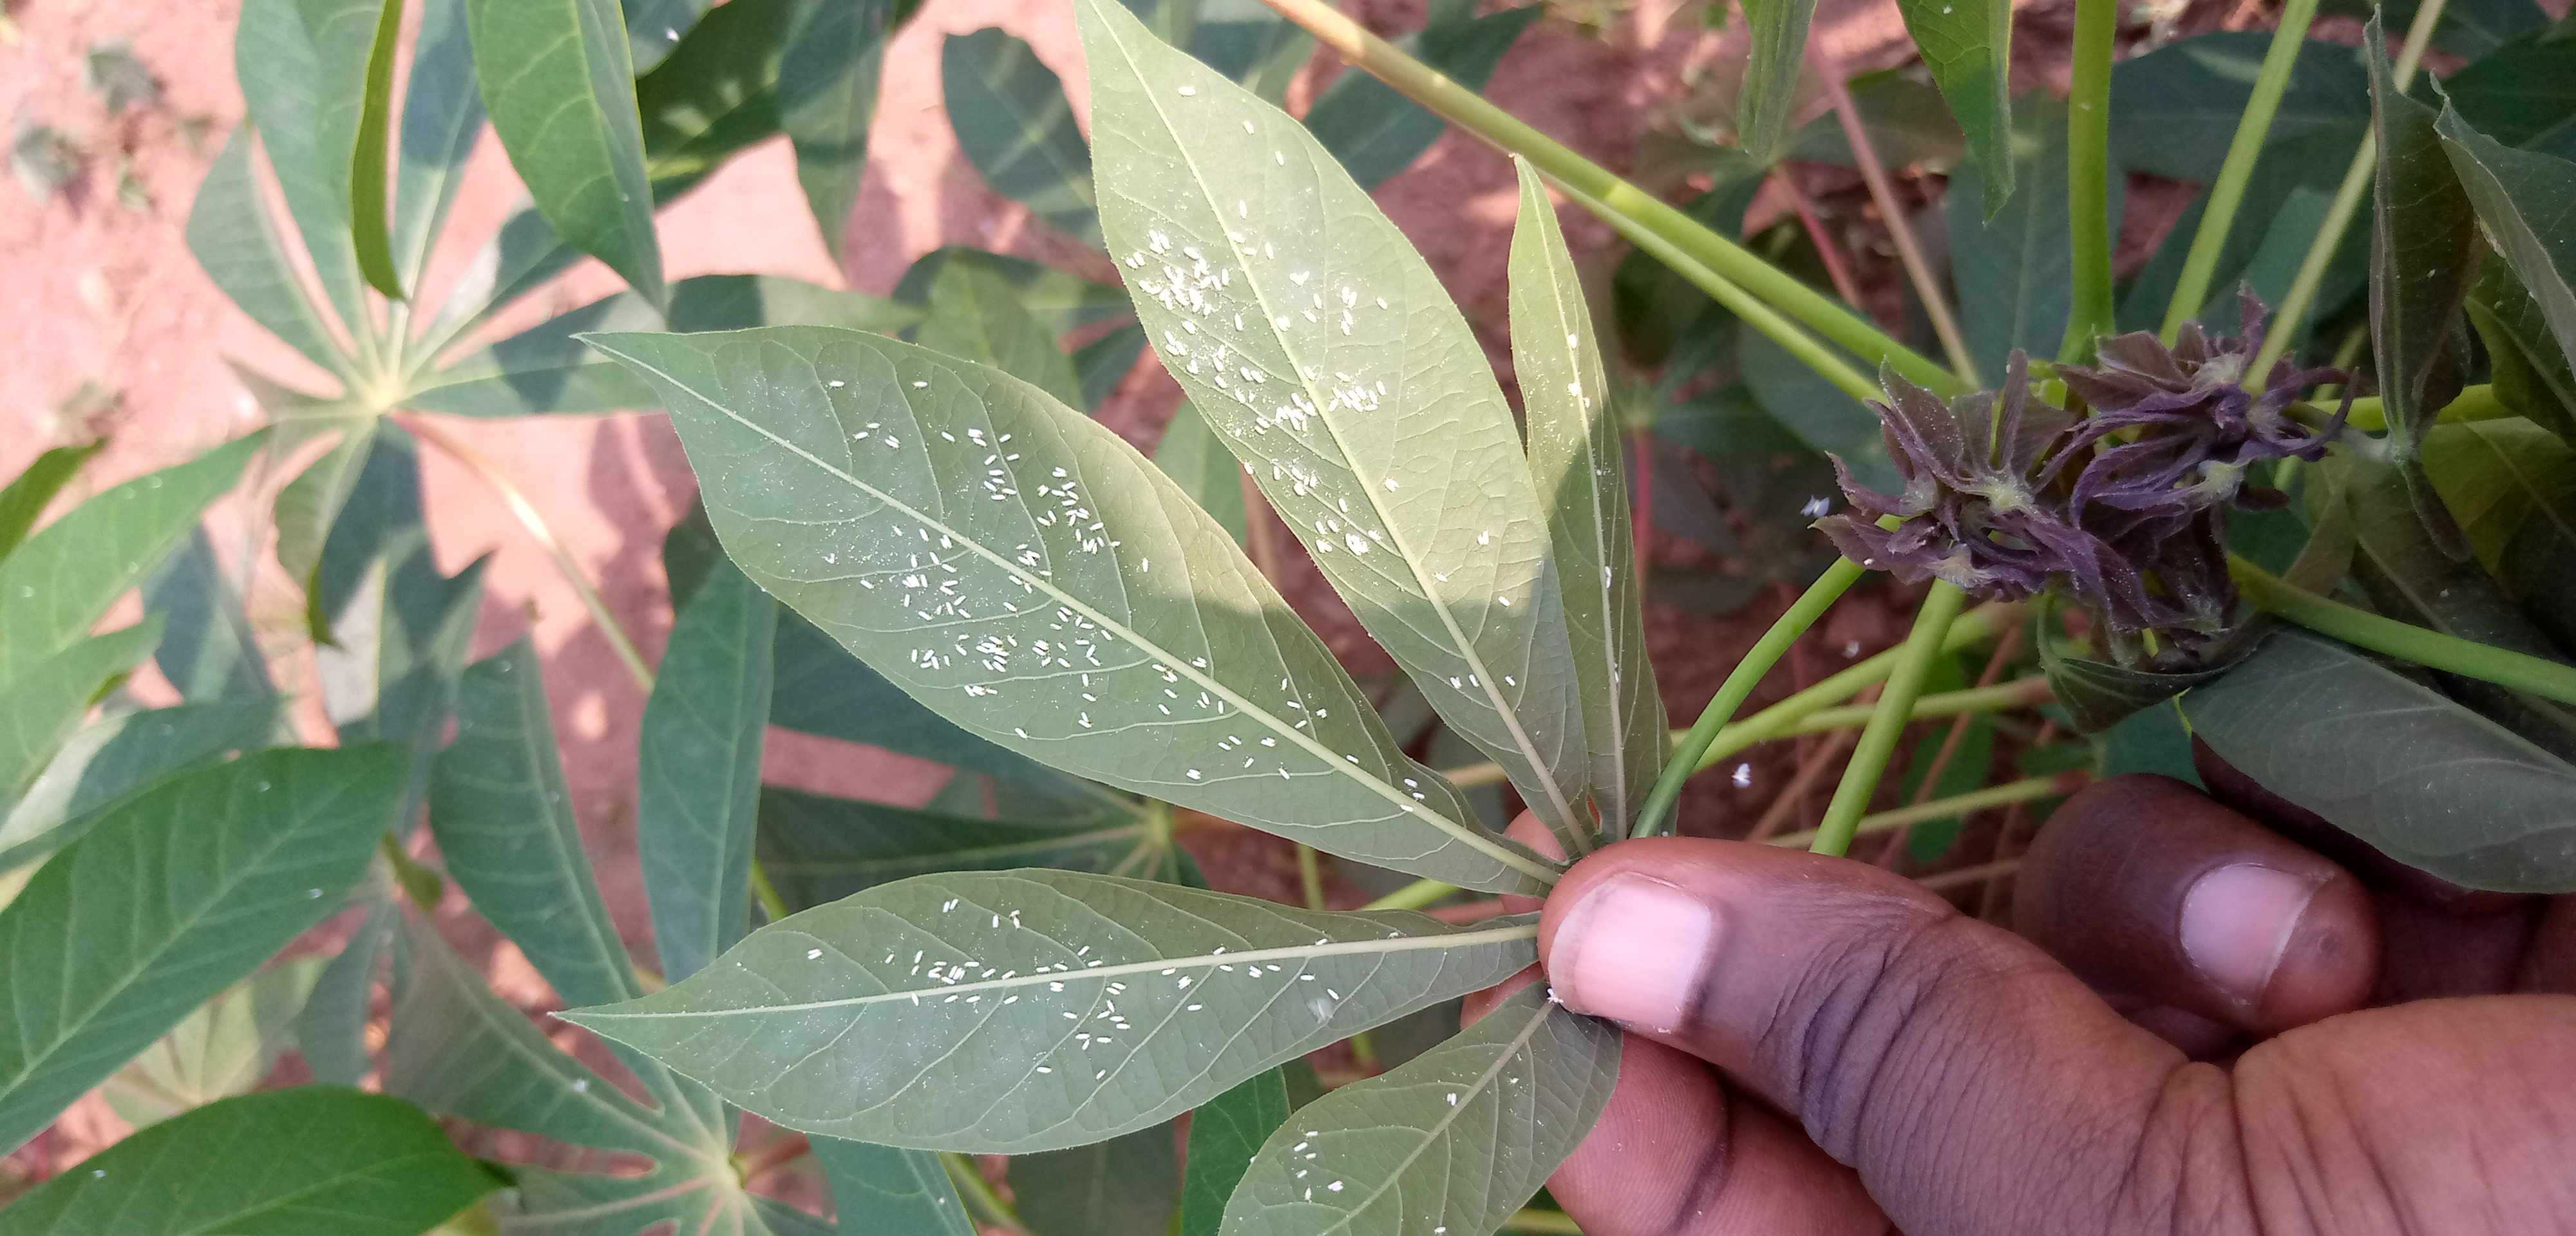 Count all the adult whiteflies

289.